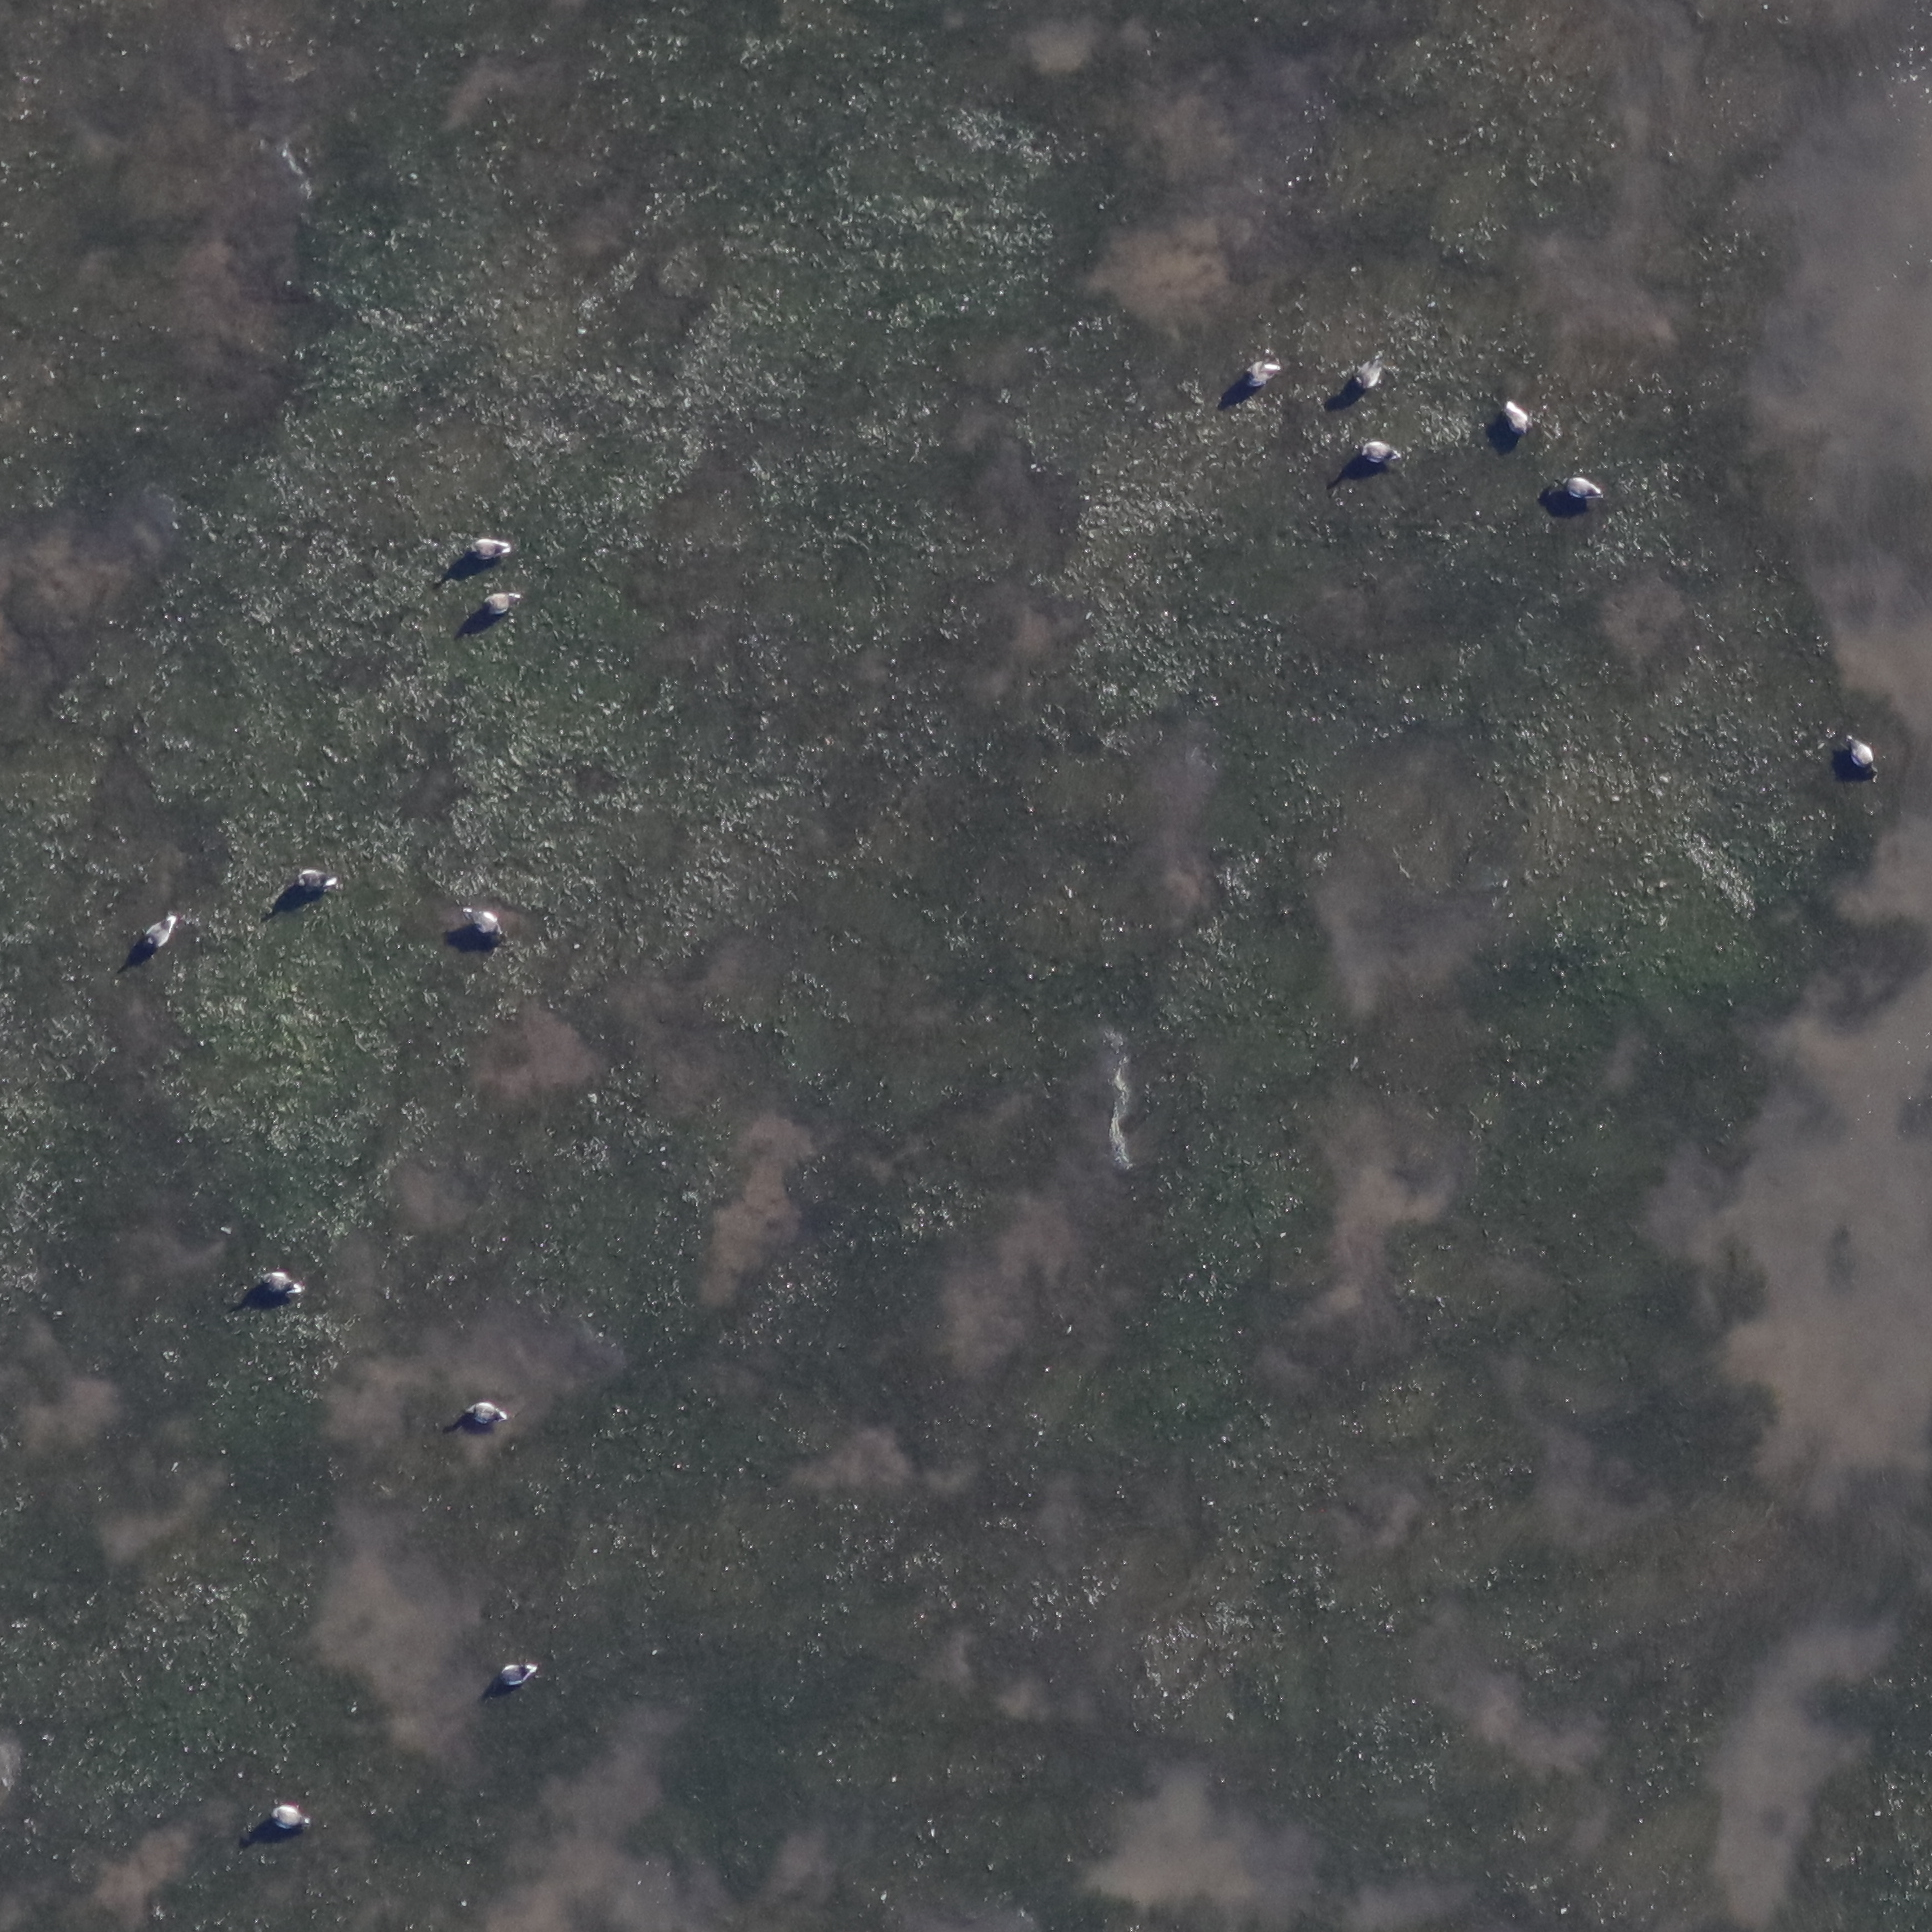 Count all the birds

15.